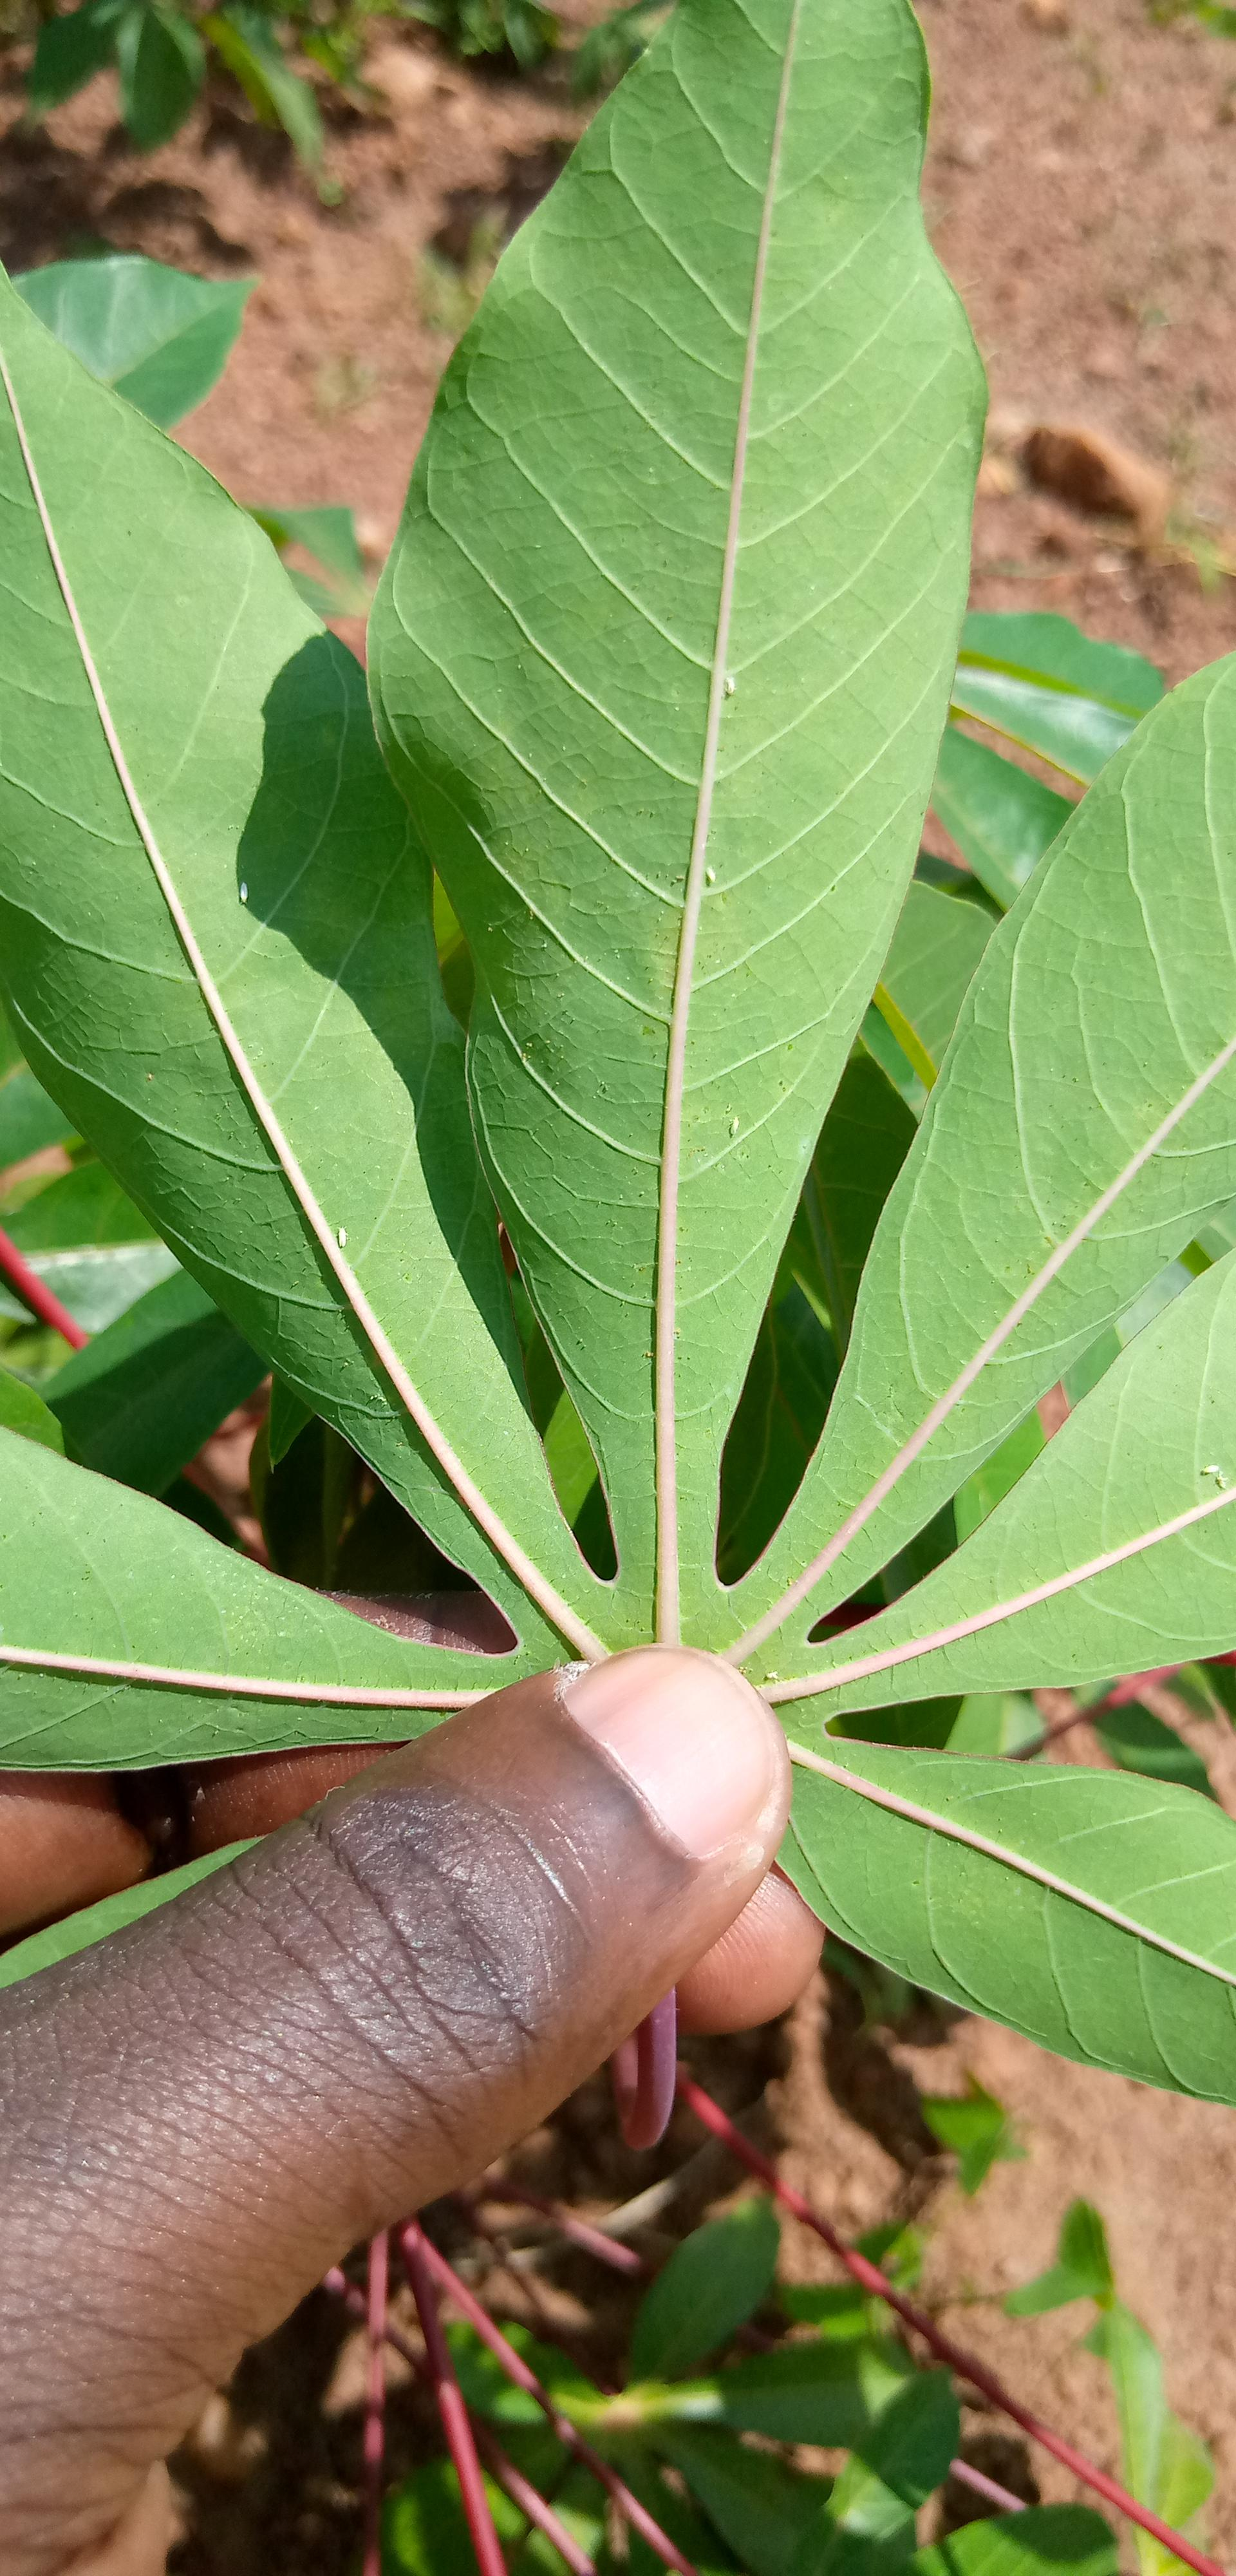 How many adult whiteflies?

8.